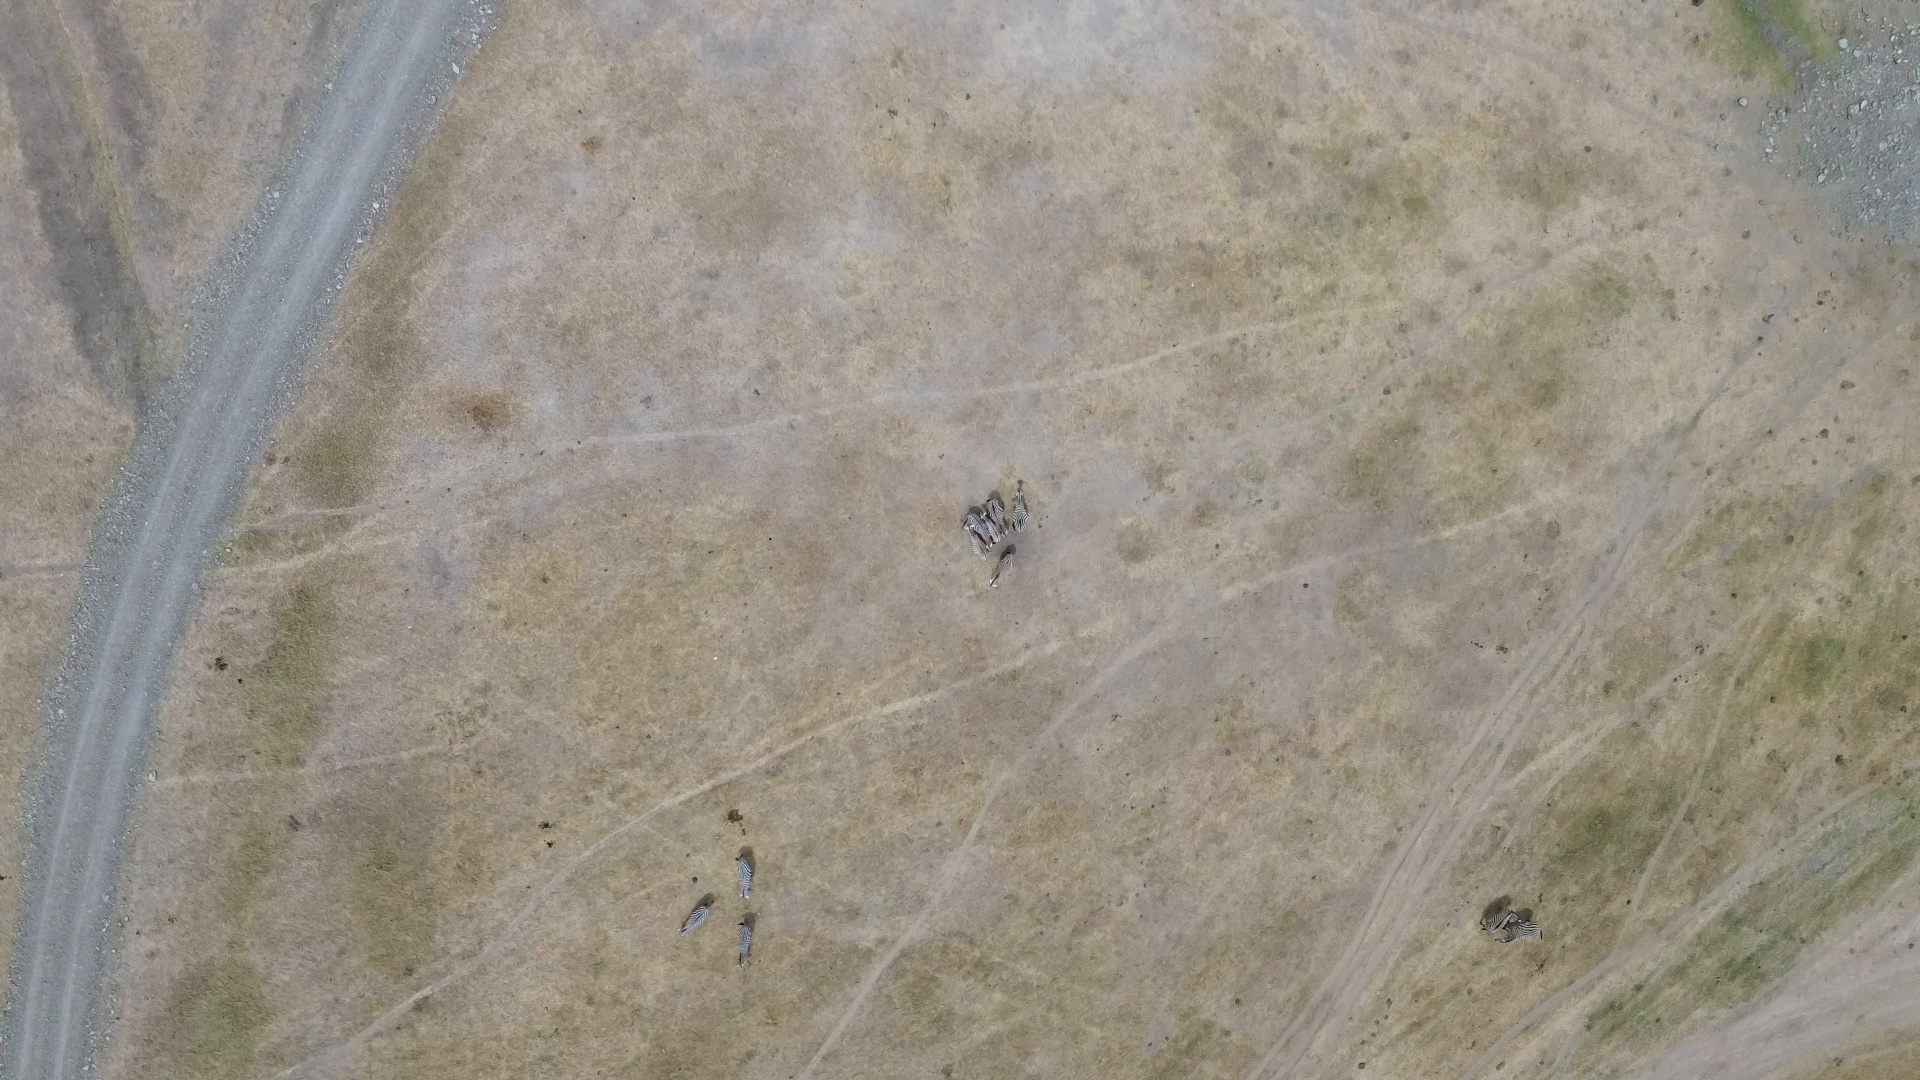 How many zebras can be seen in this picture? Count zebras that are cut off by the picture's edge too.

11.